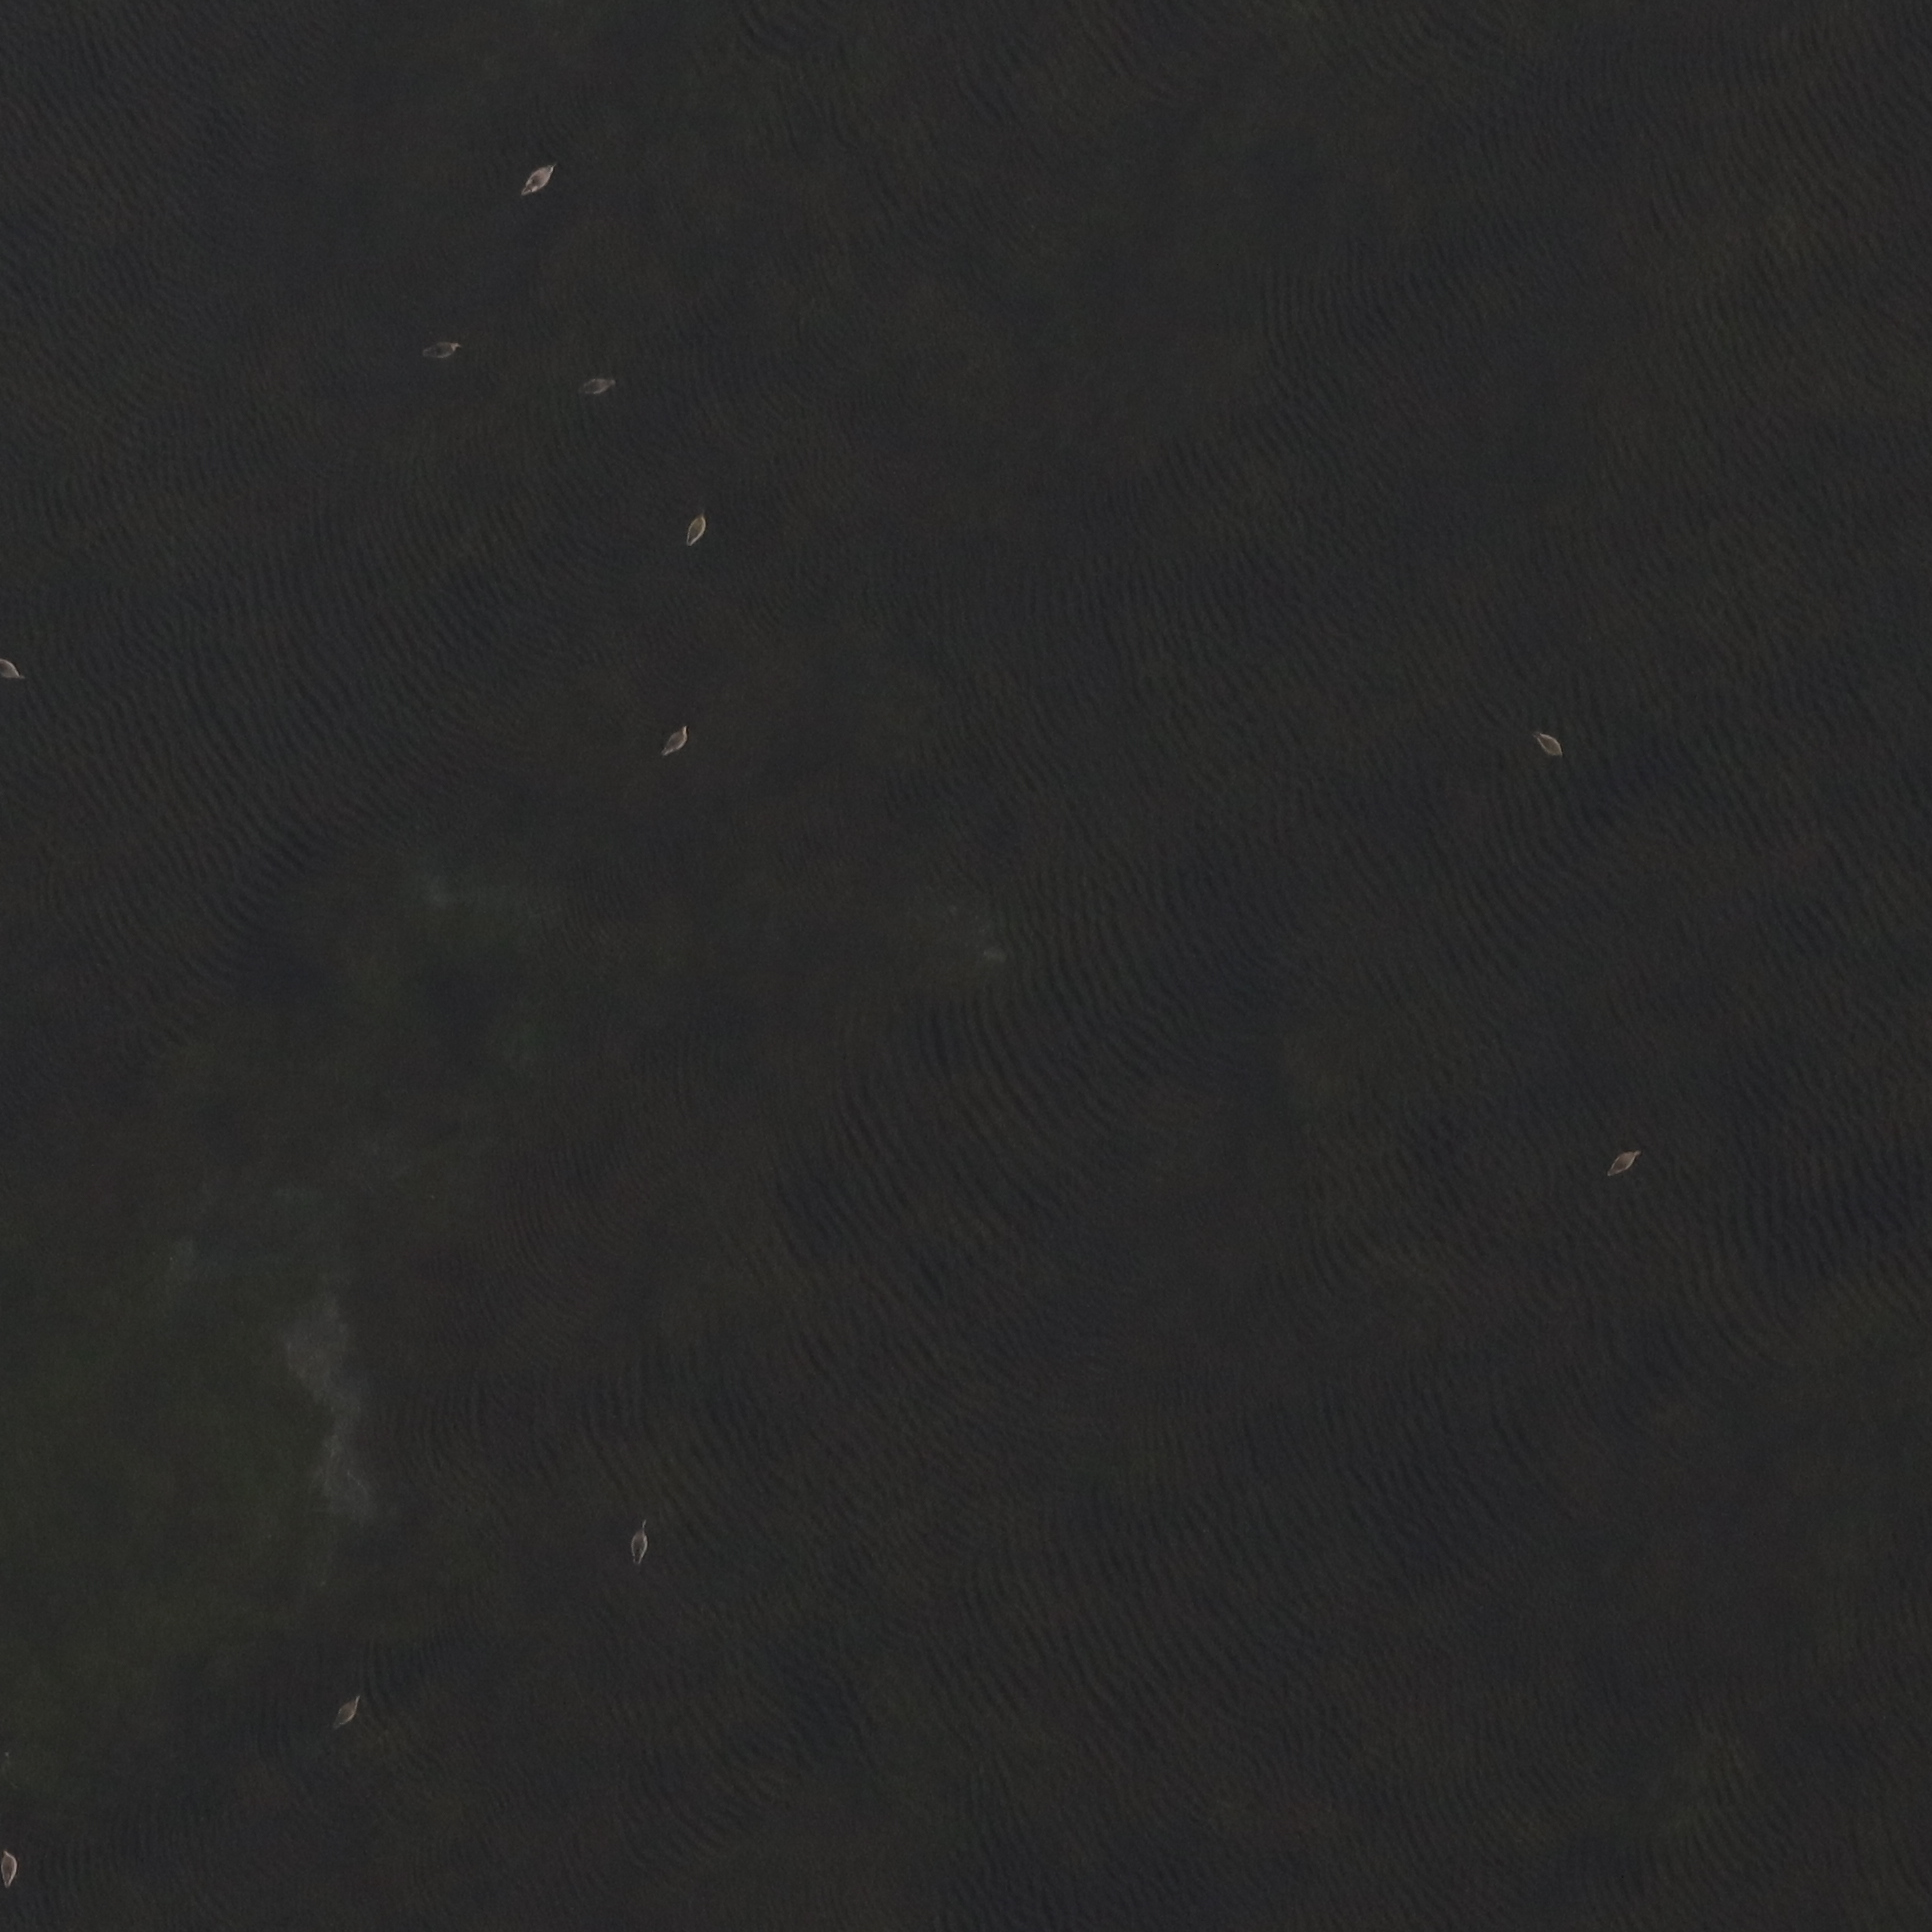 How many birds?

11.